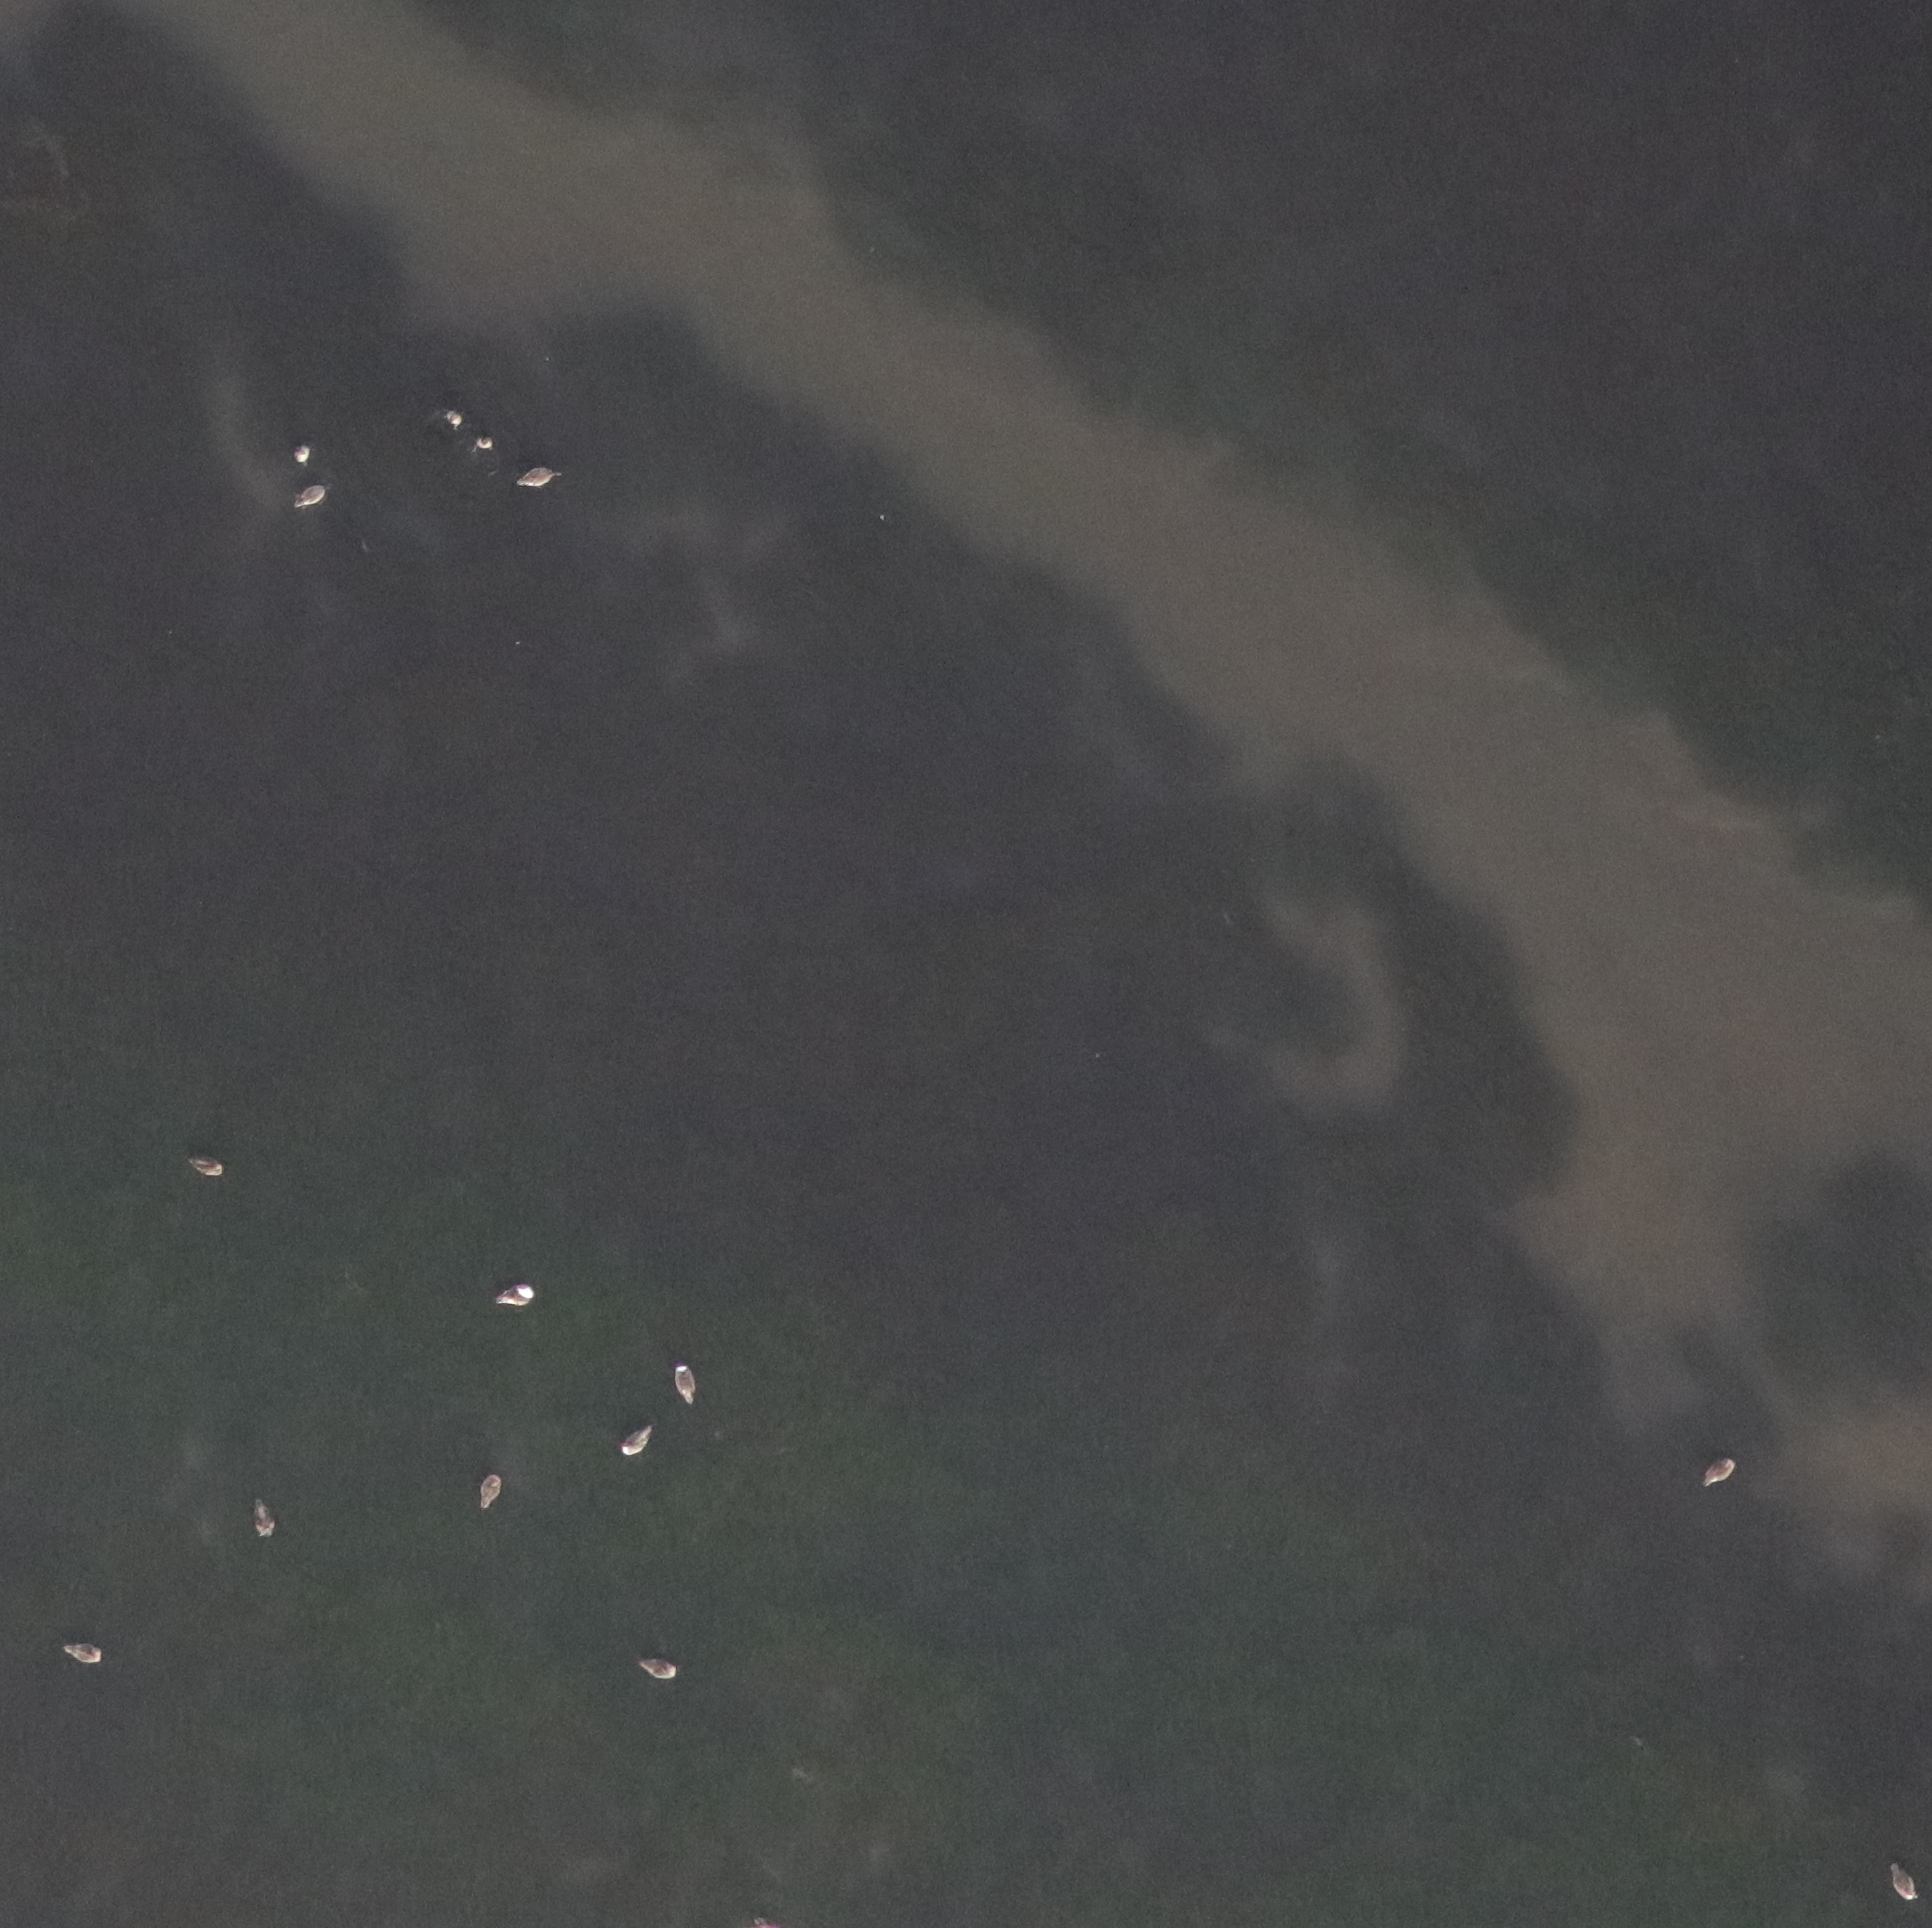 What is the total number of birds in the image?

15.